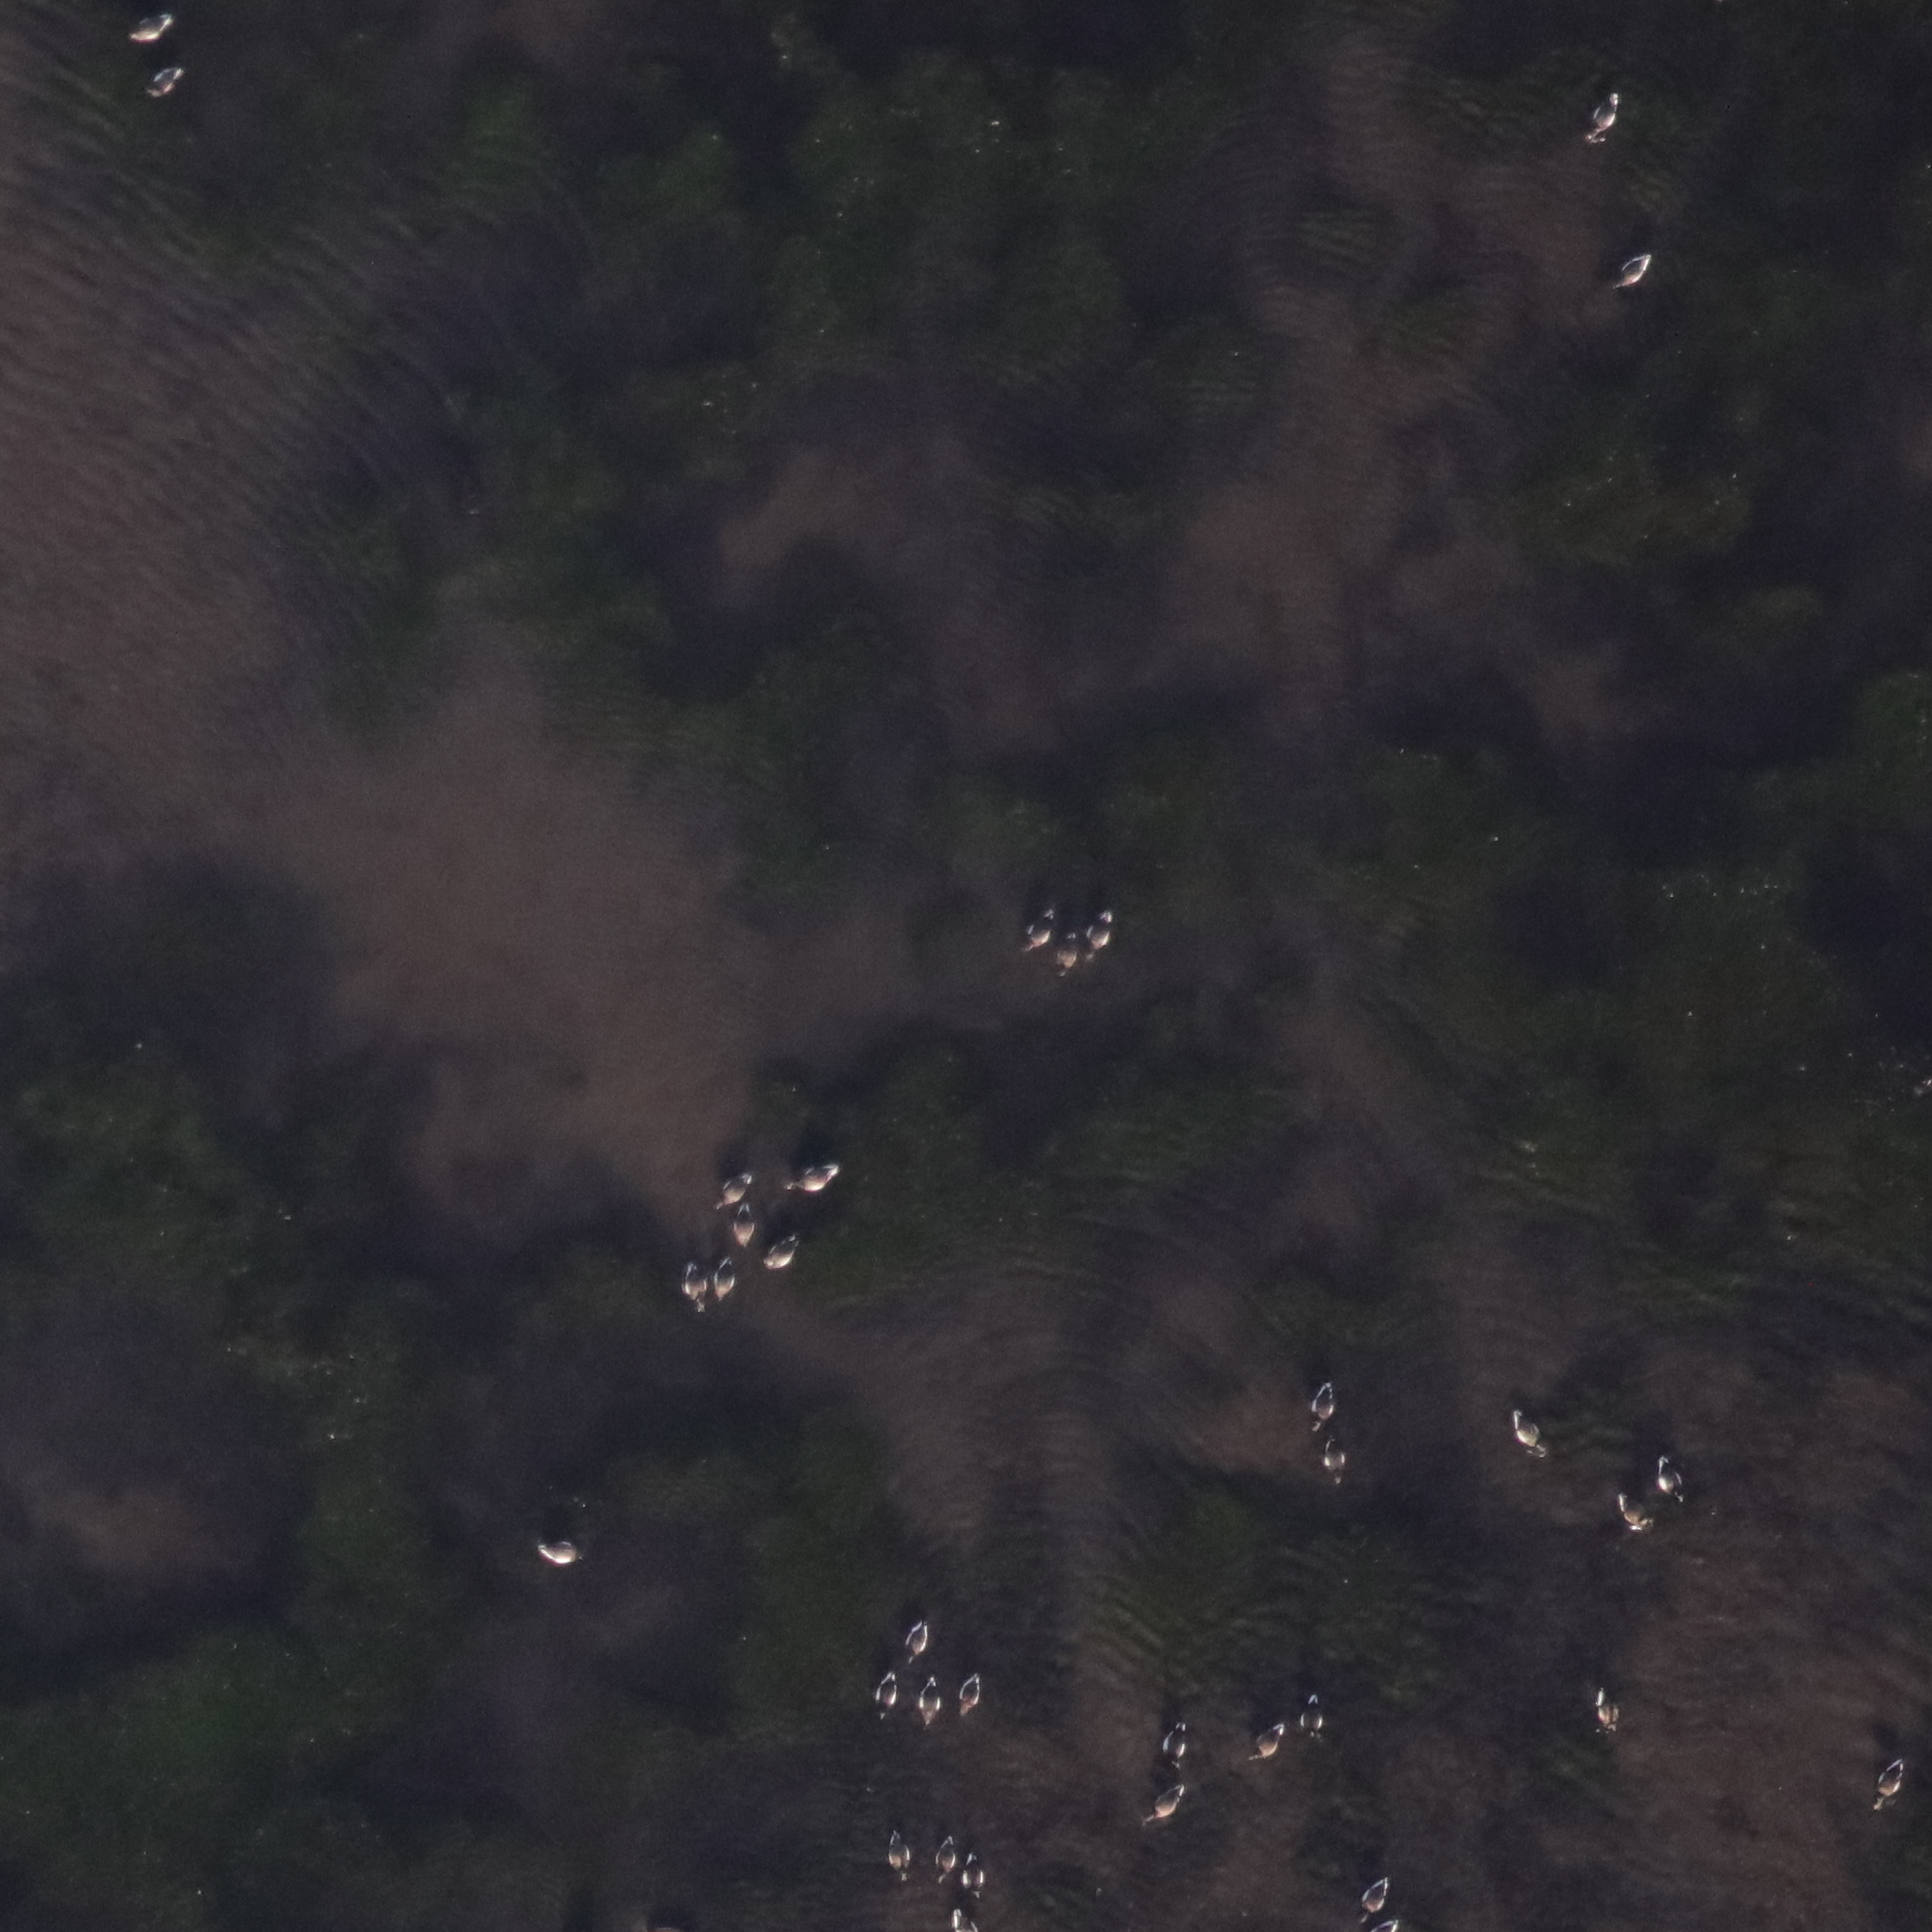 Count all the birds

32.